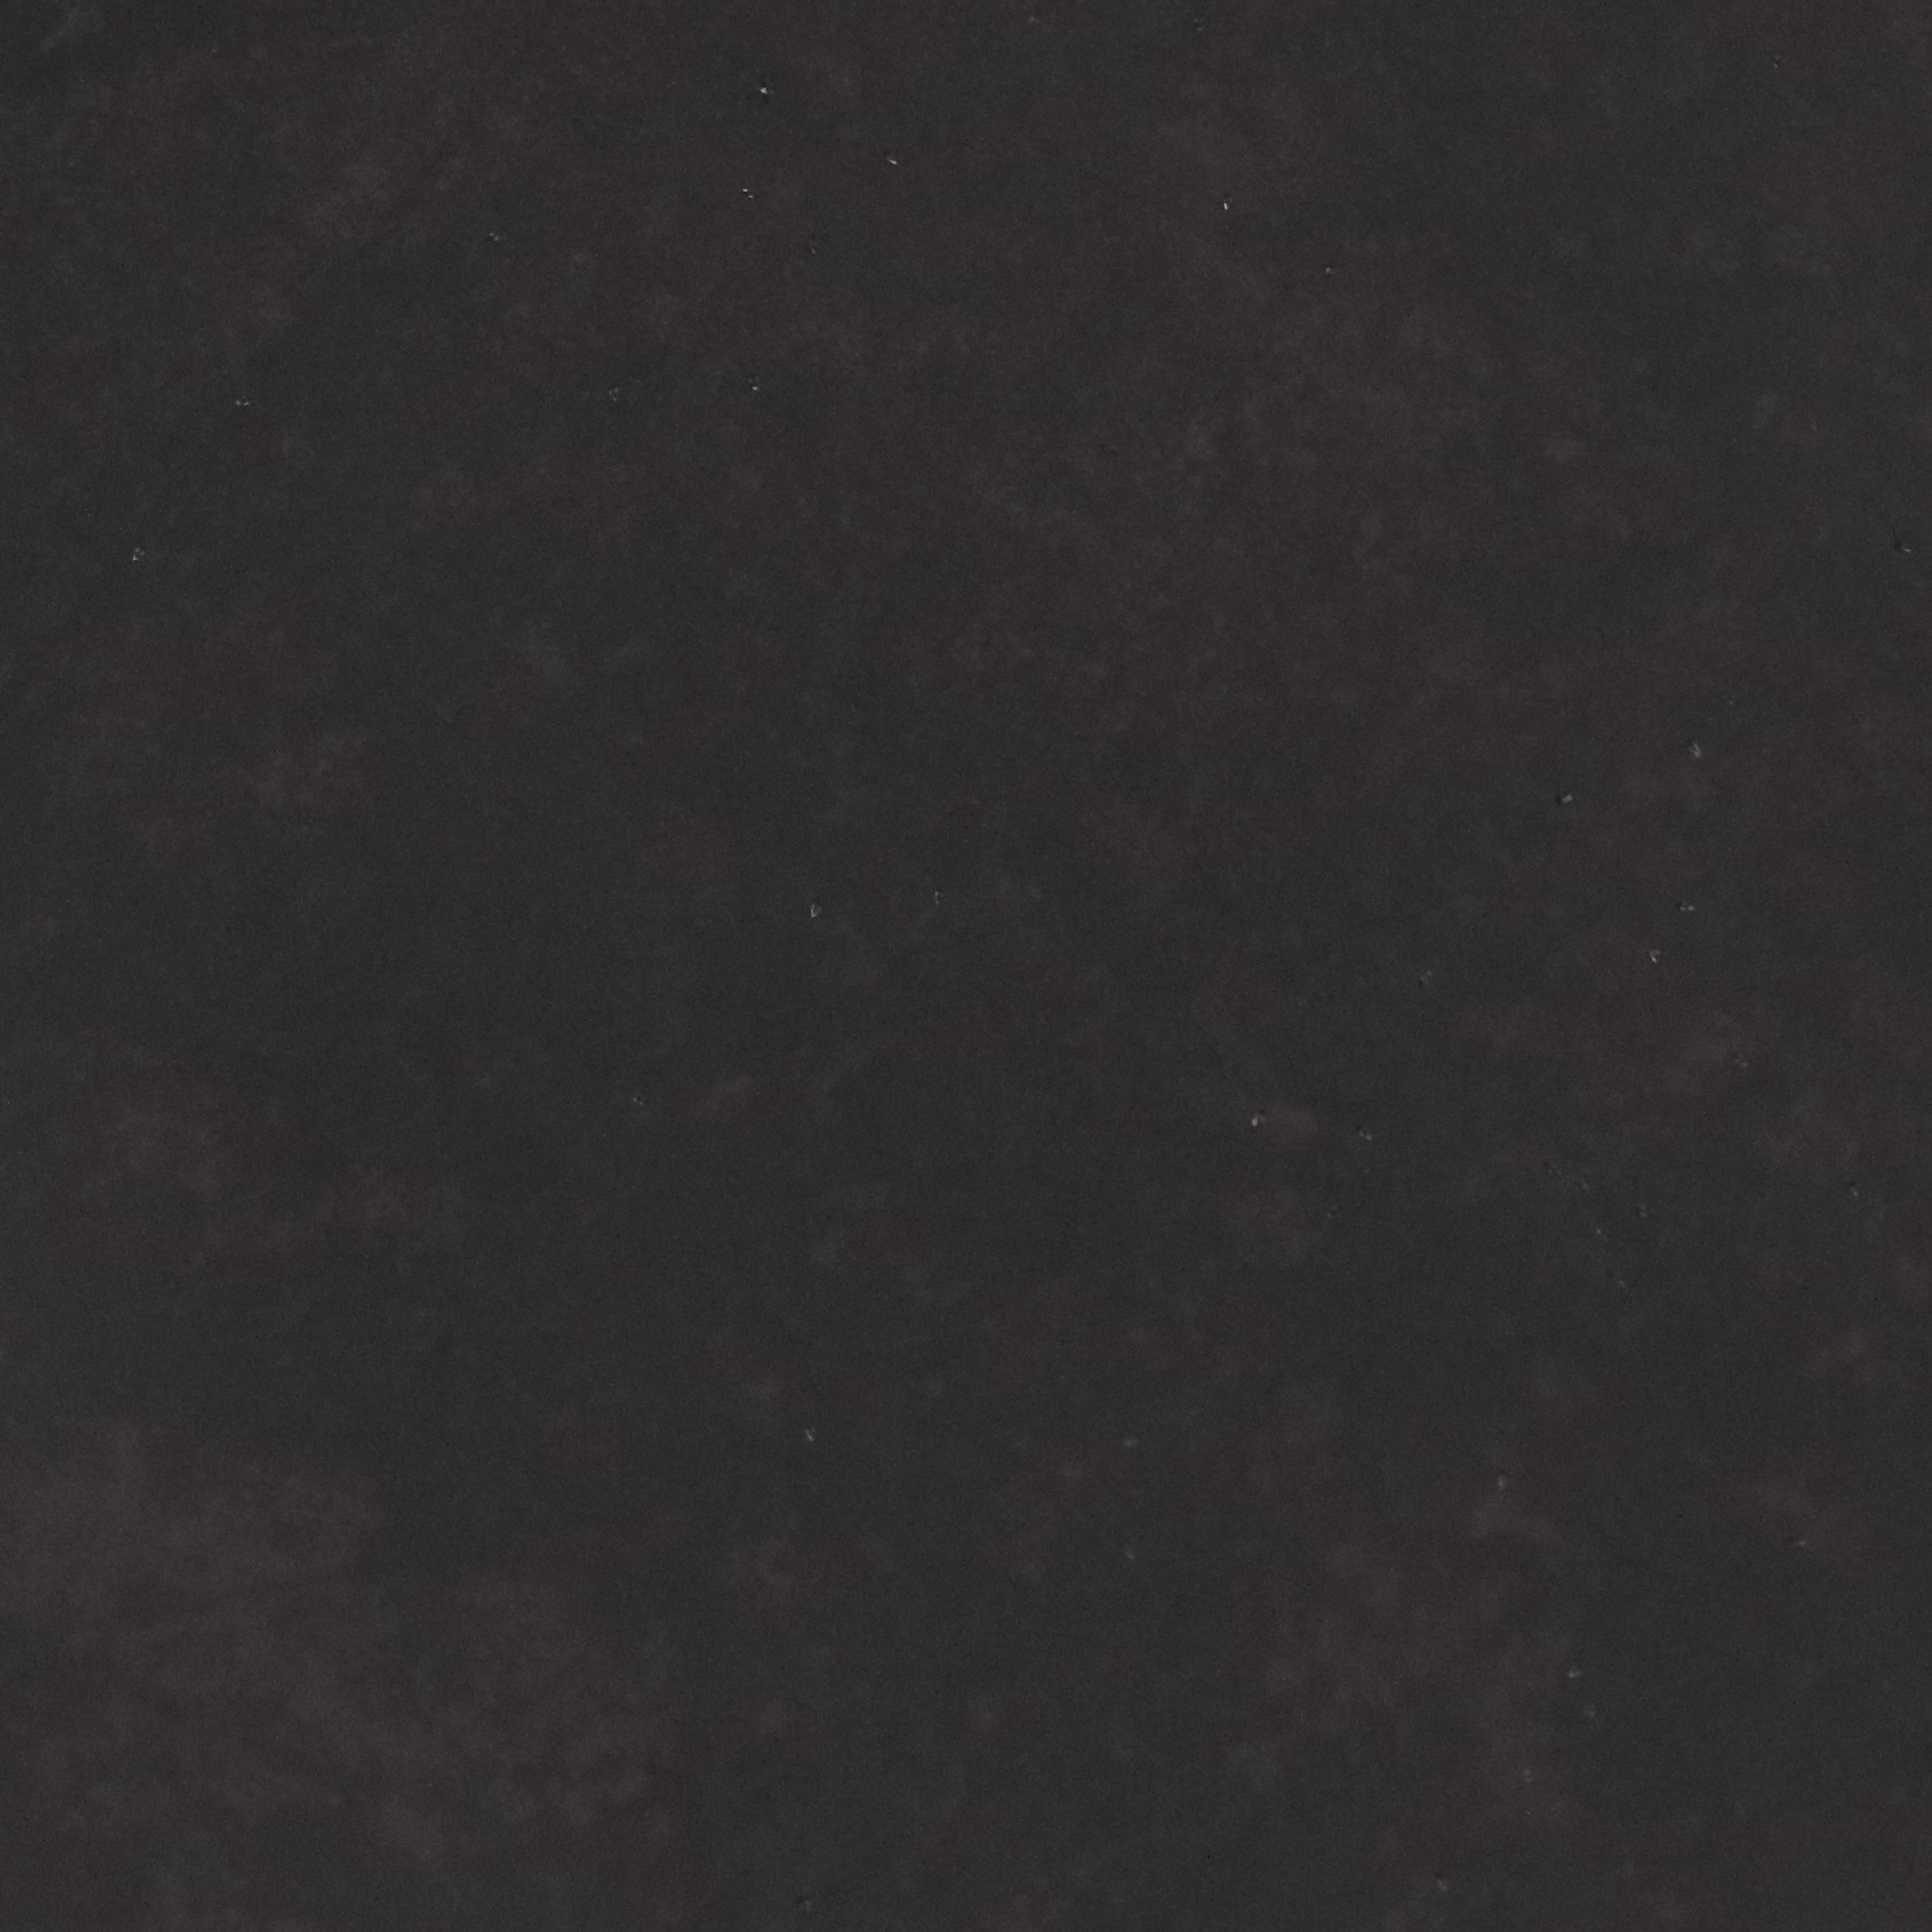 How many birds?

40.